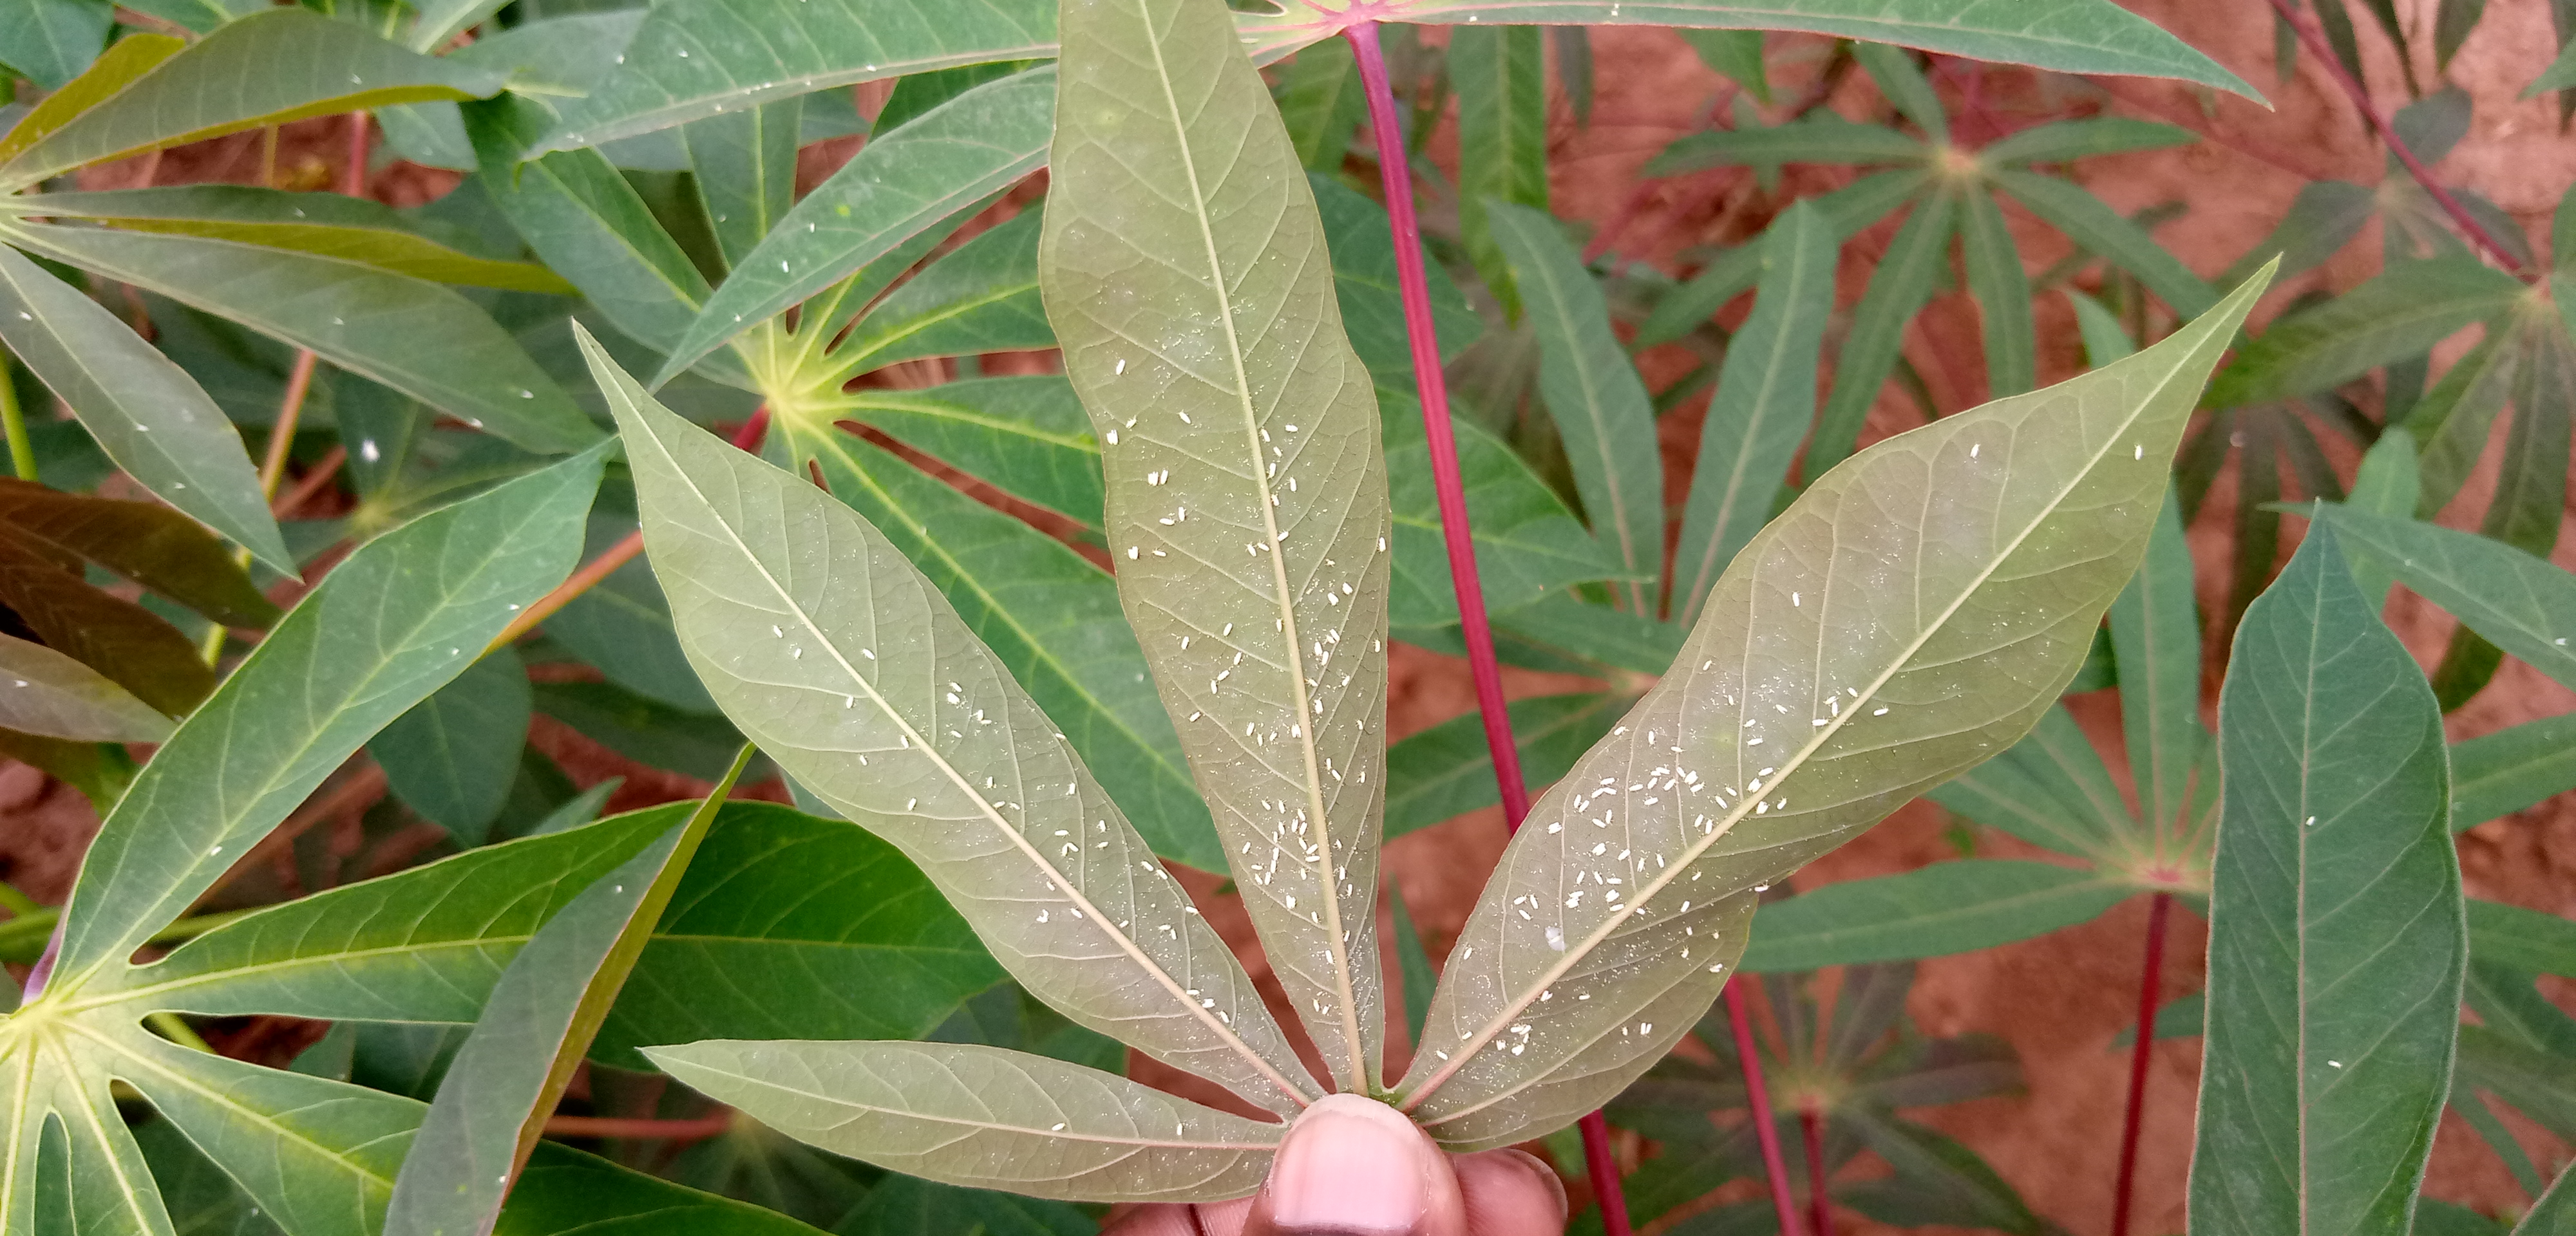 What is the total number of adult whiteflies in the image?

177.